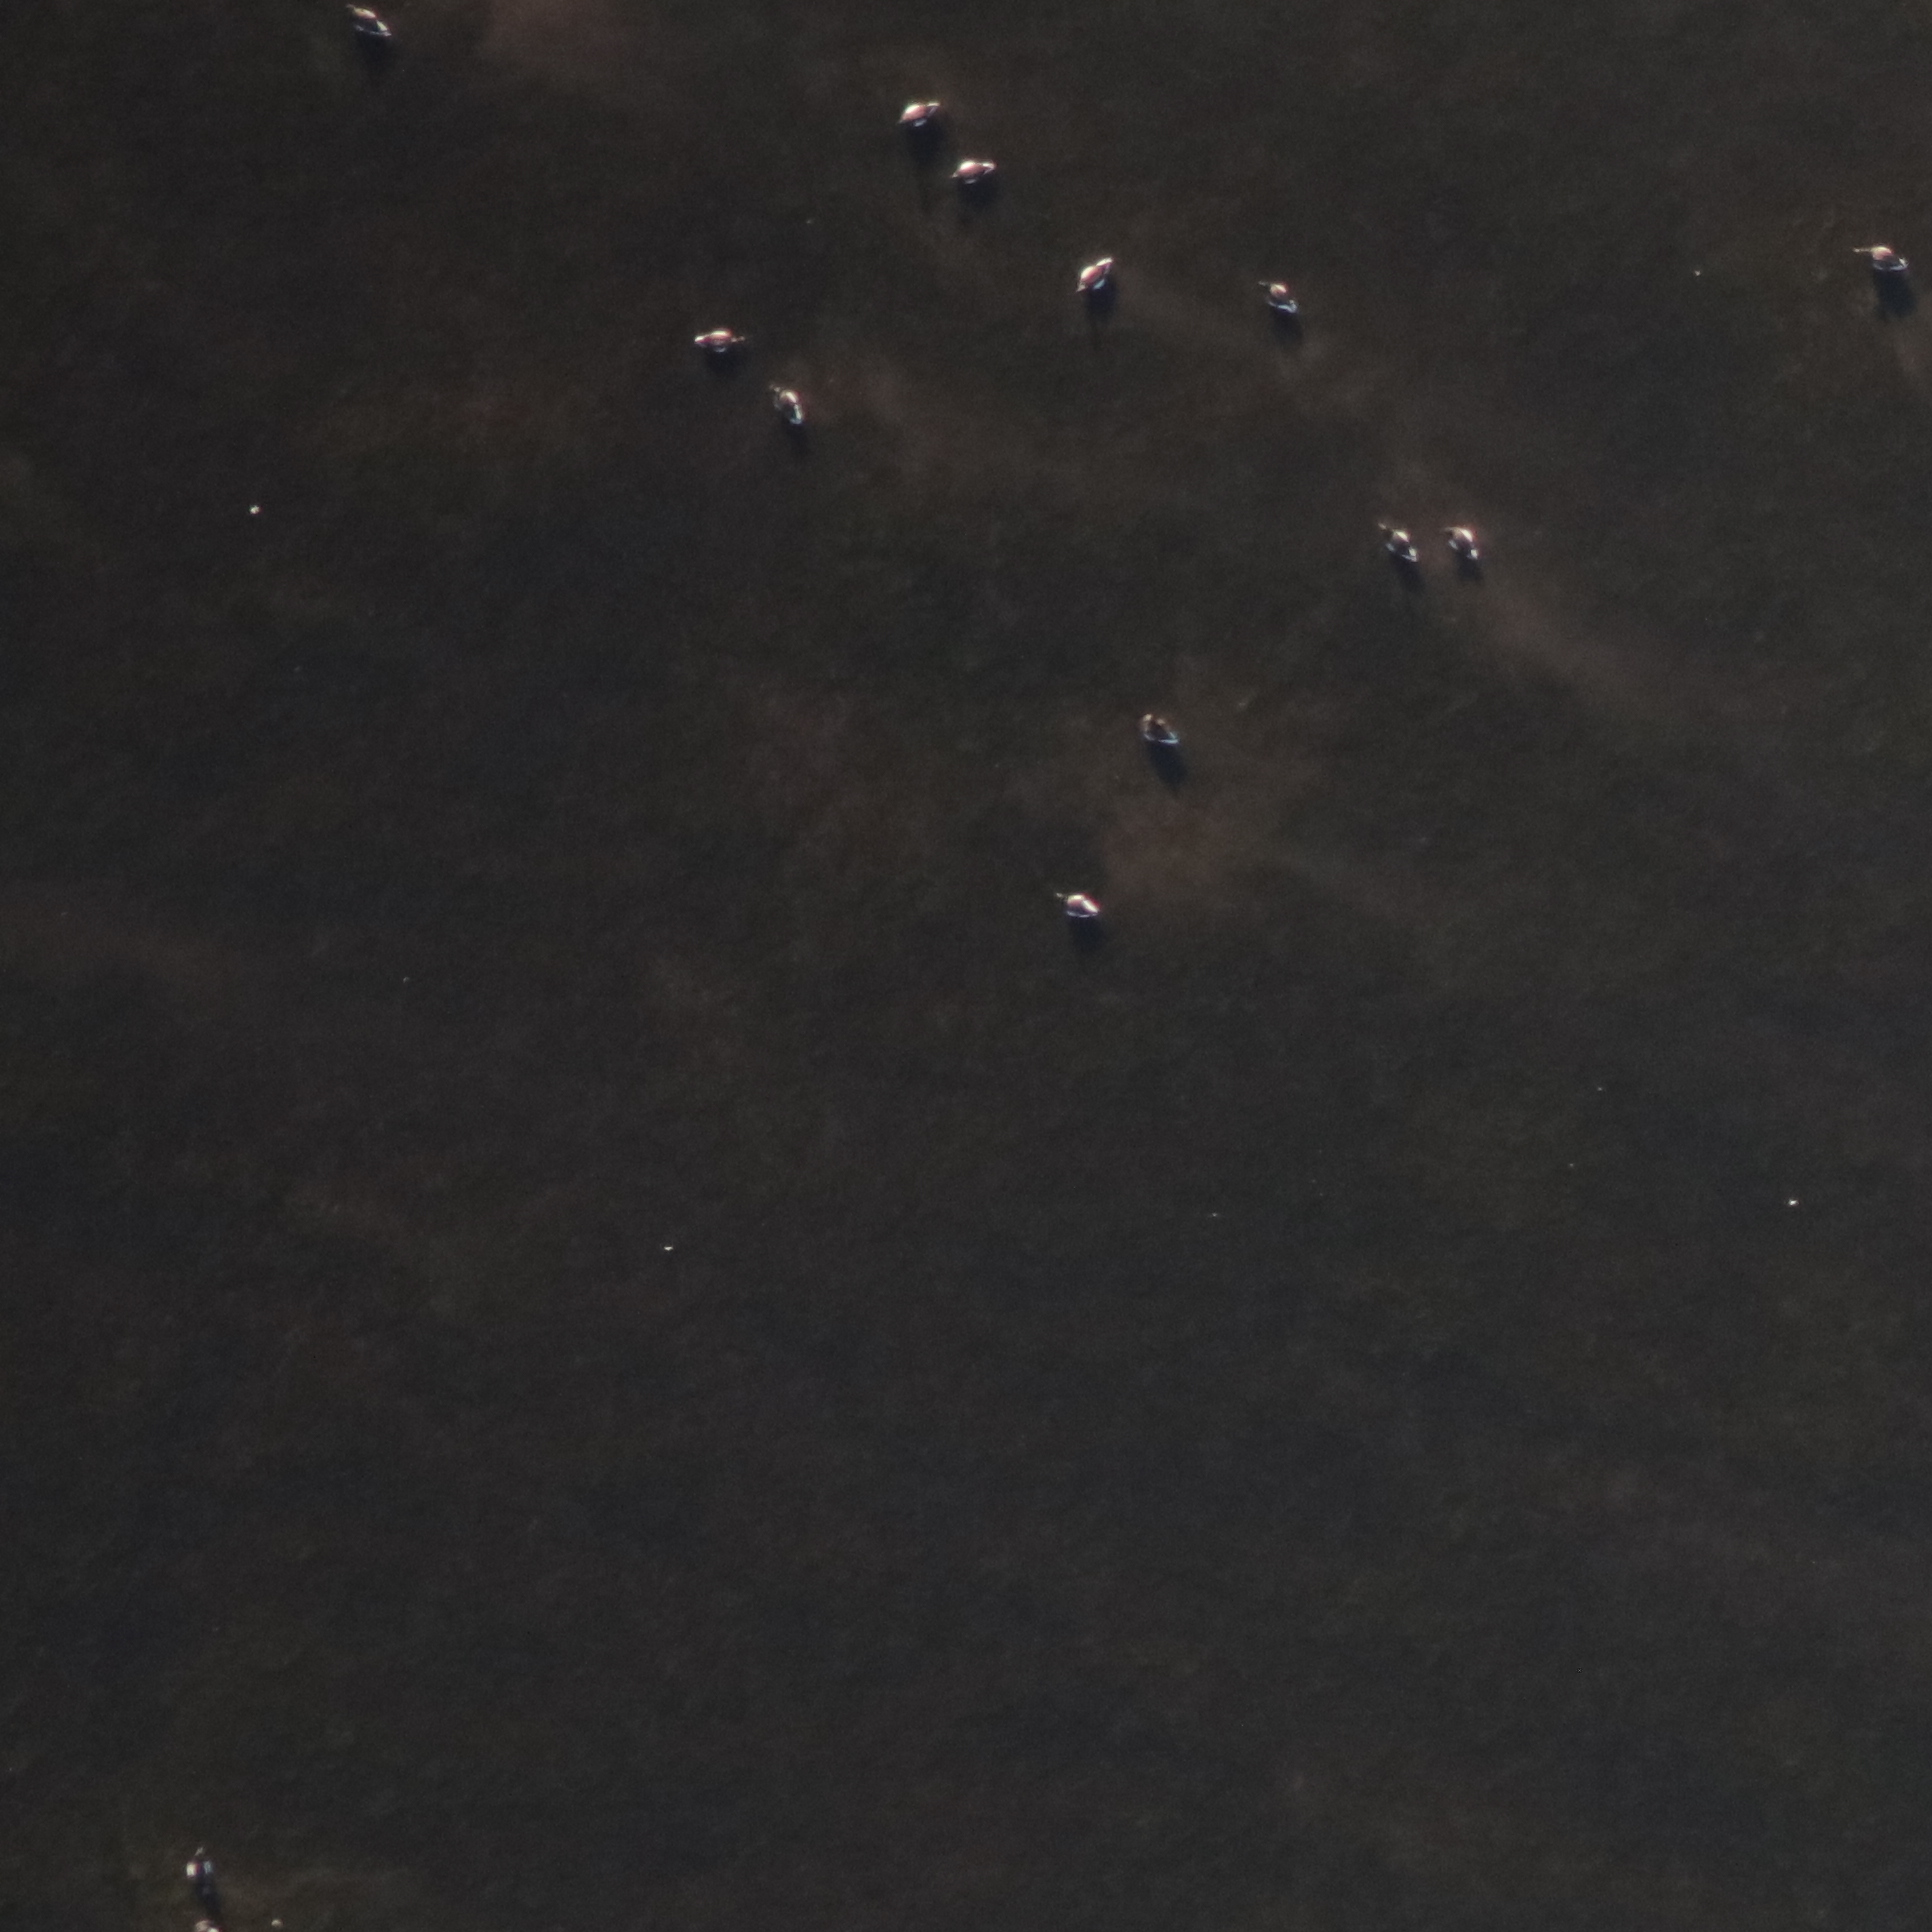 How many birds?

13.